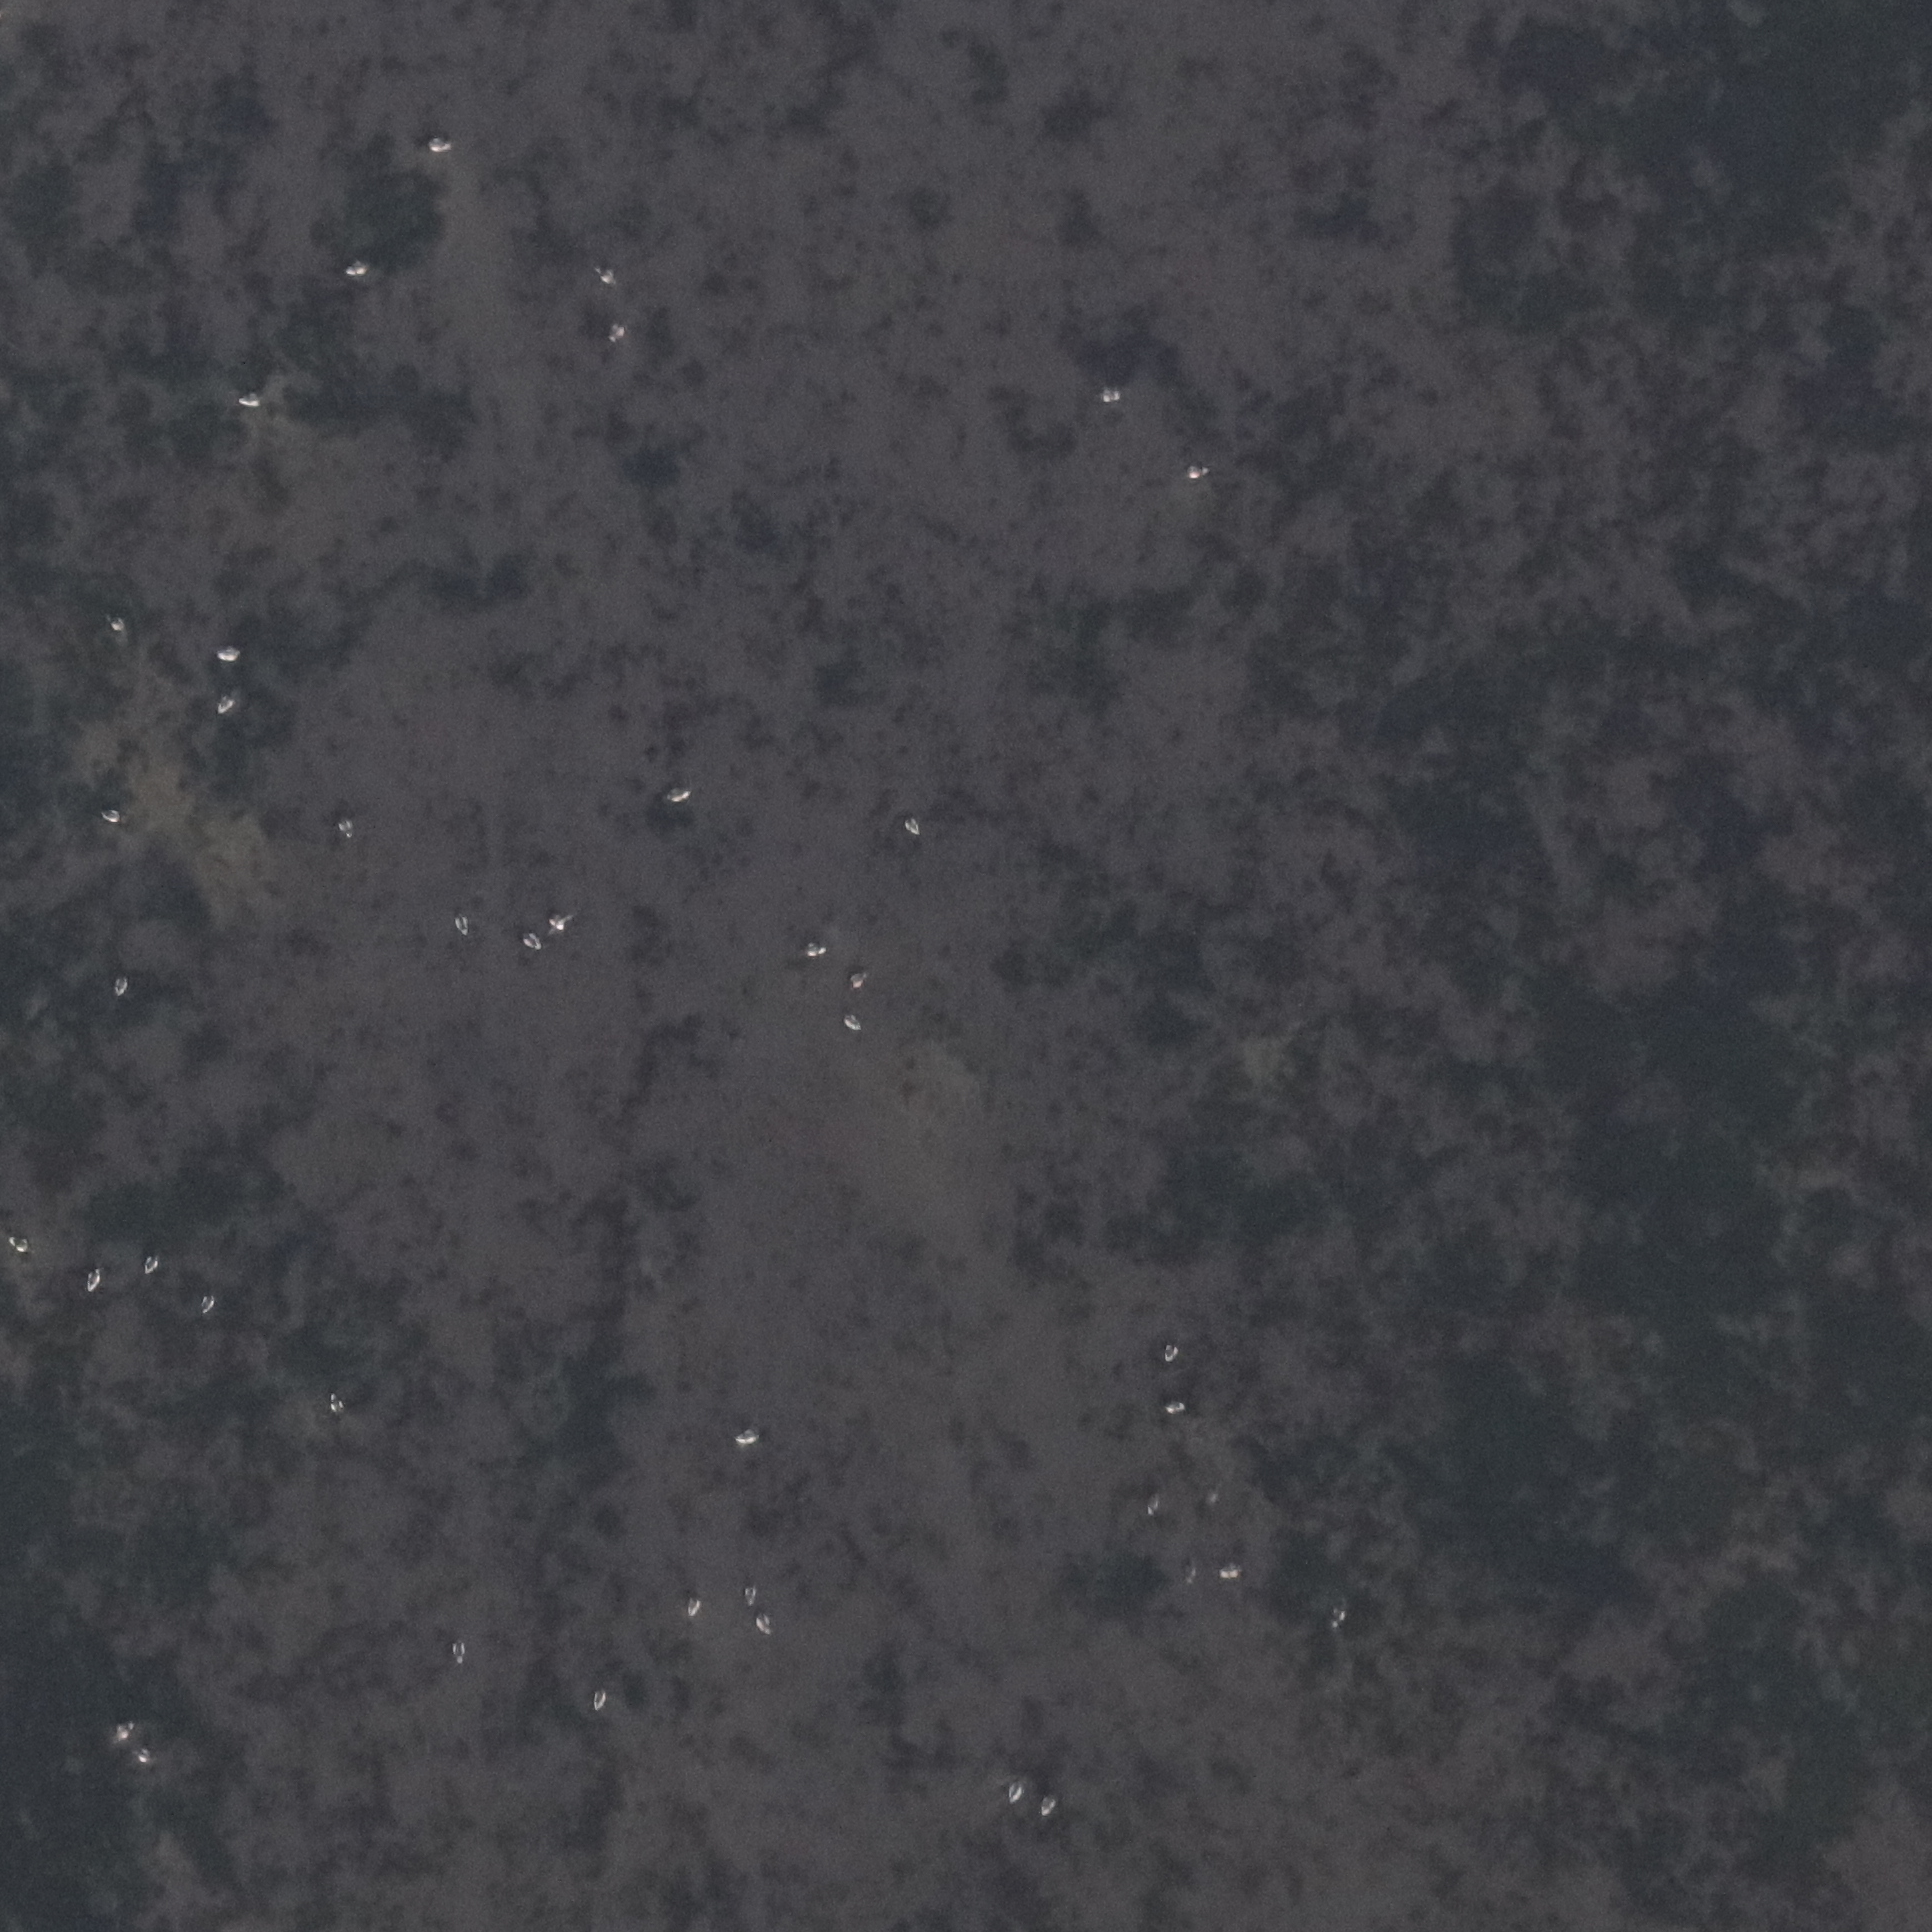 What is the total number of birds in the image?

43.